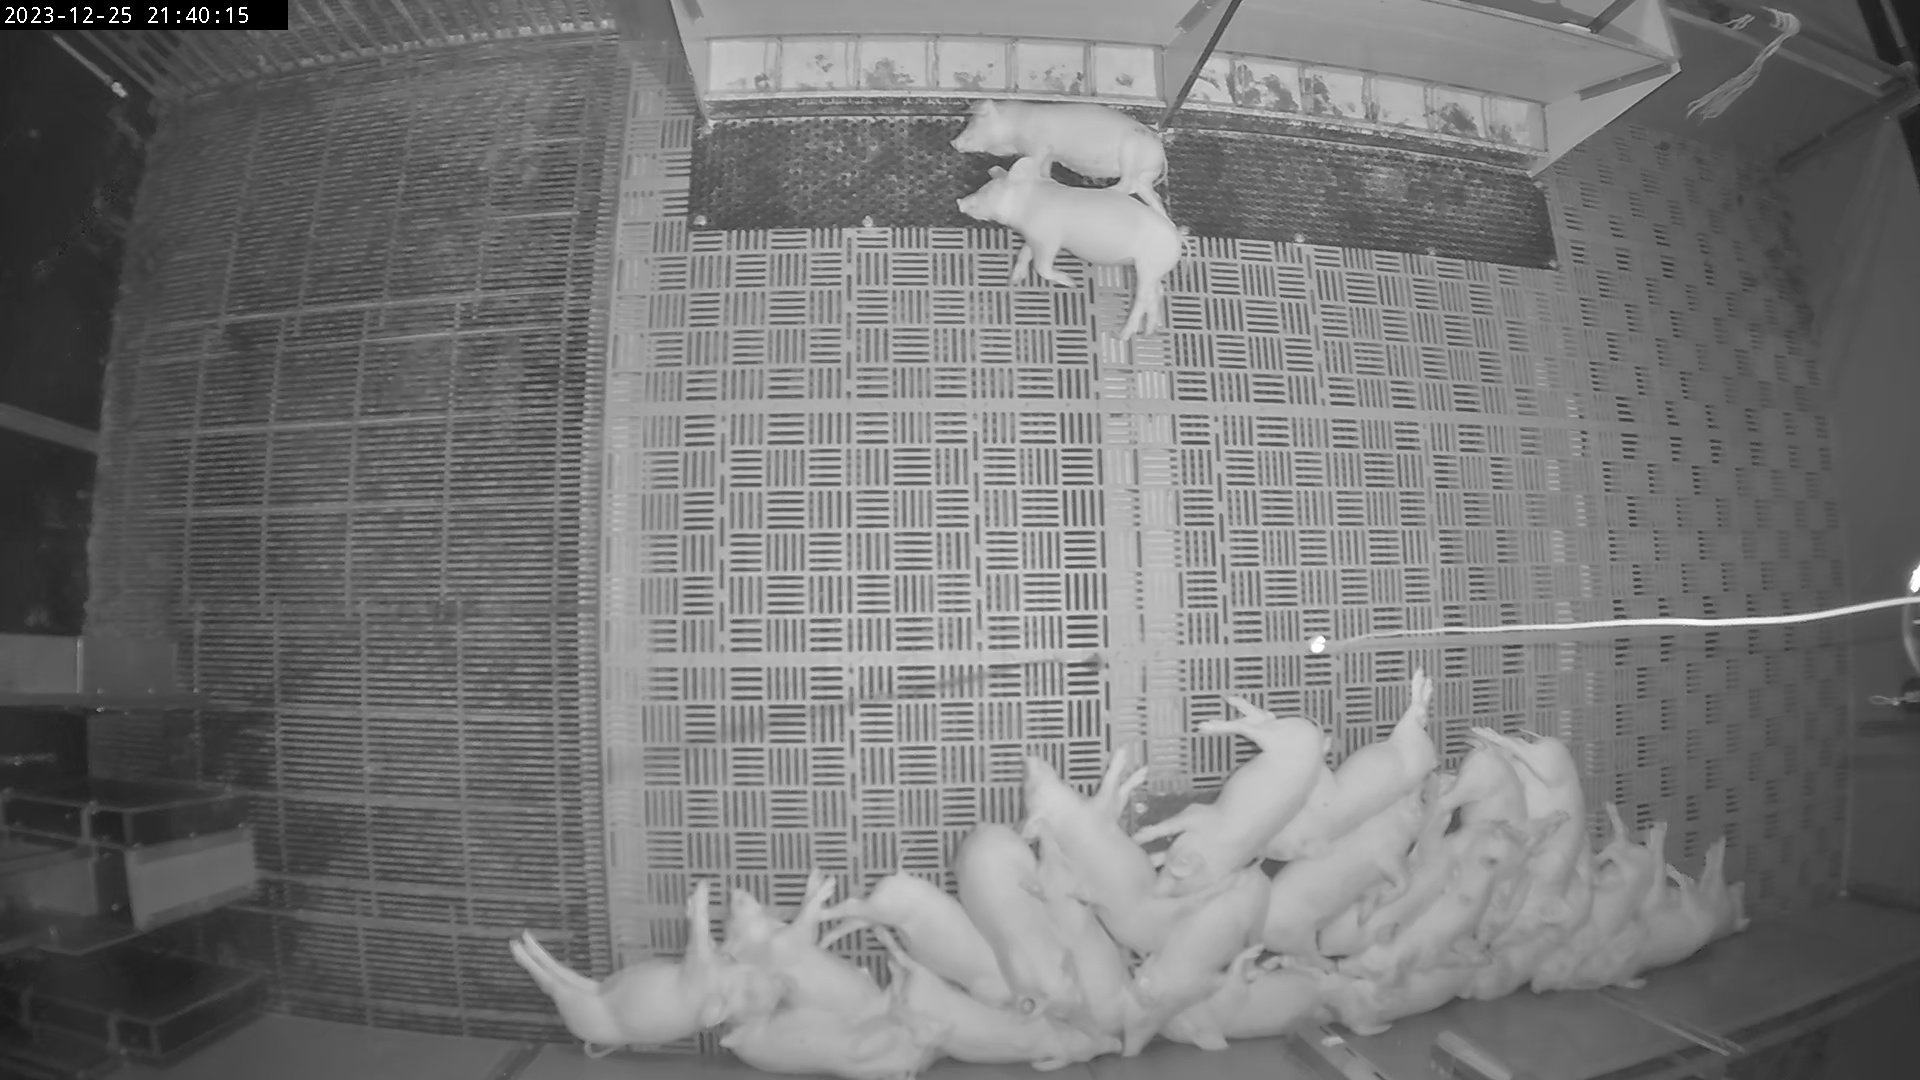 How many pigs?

24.